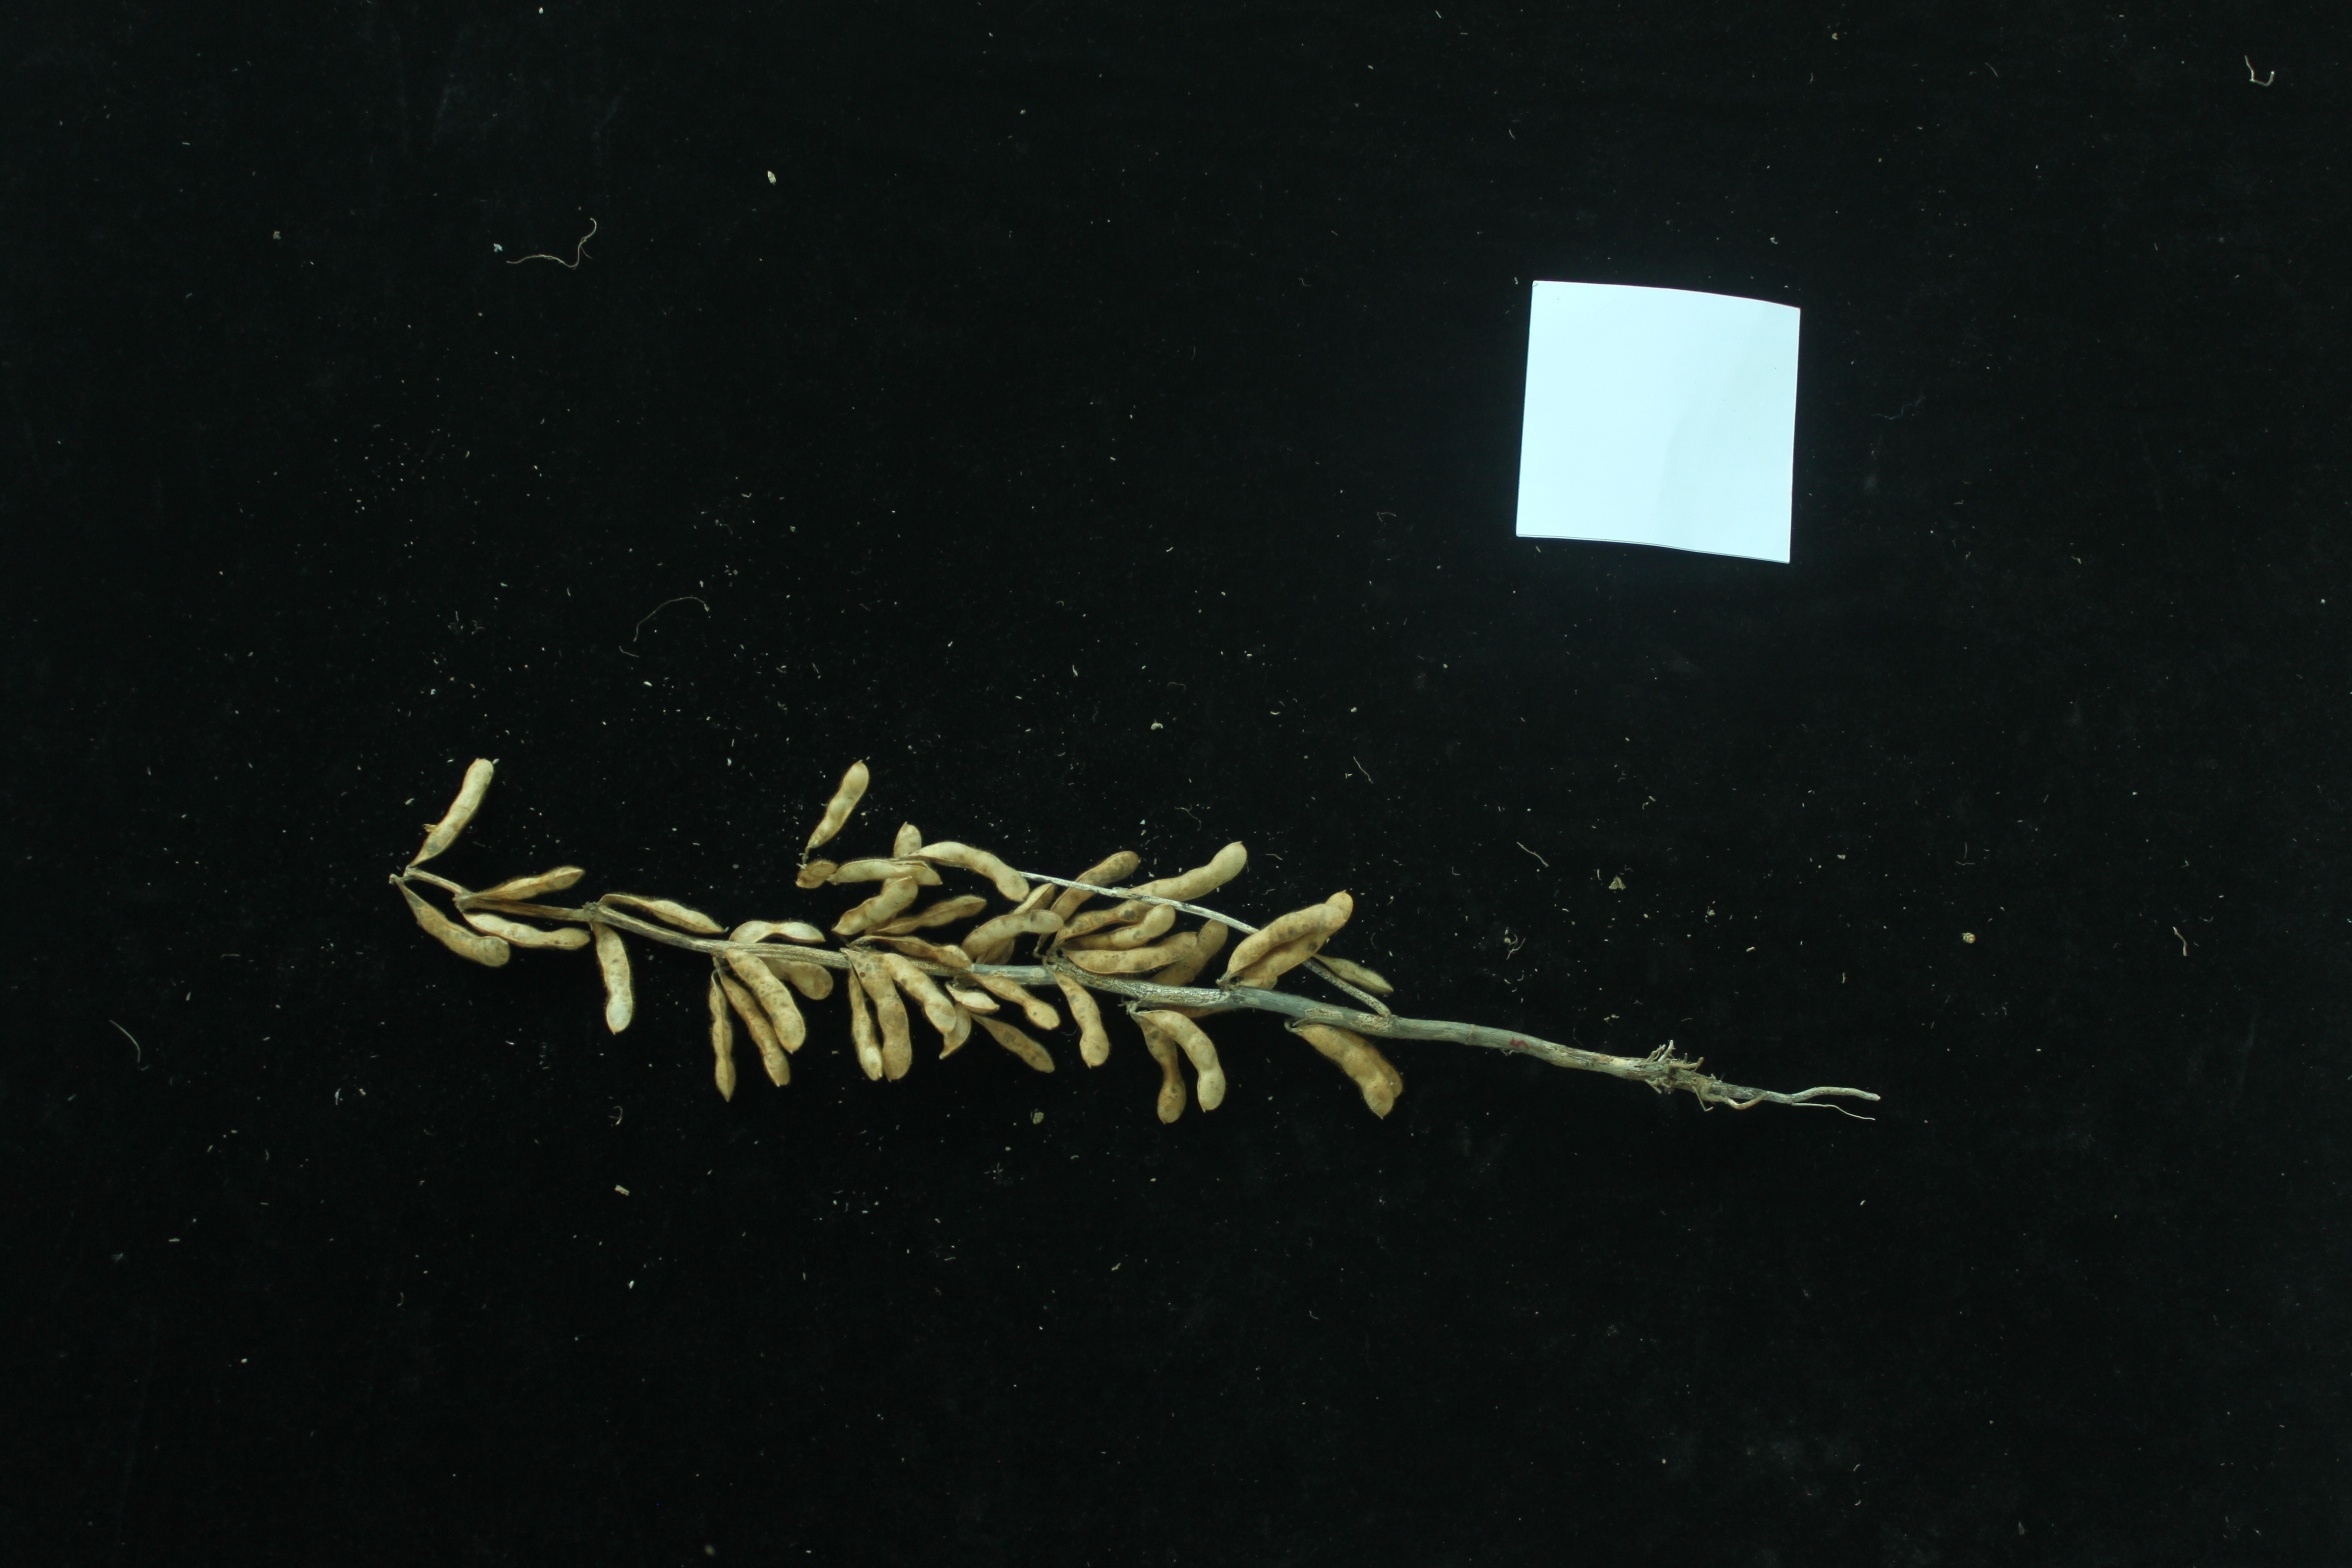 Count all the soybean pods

39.